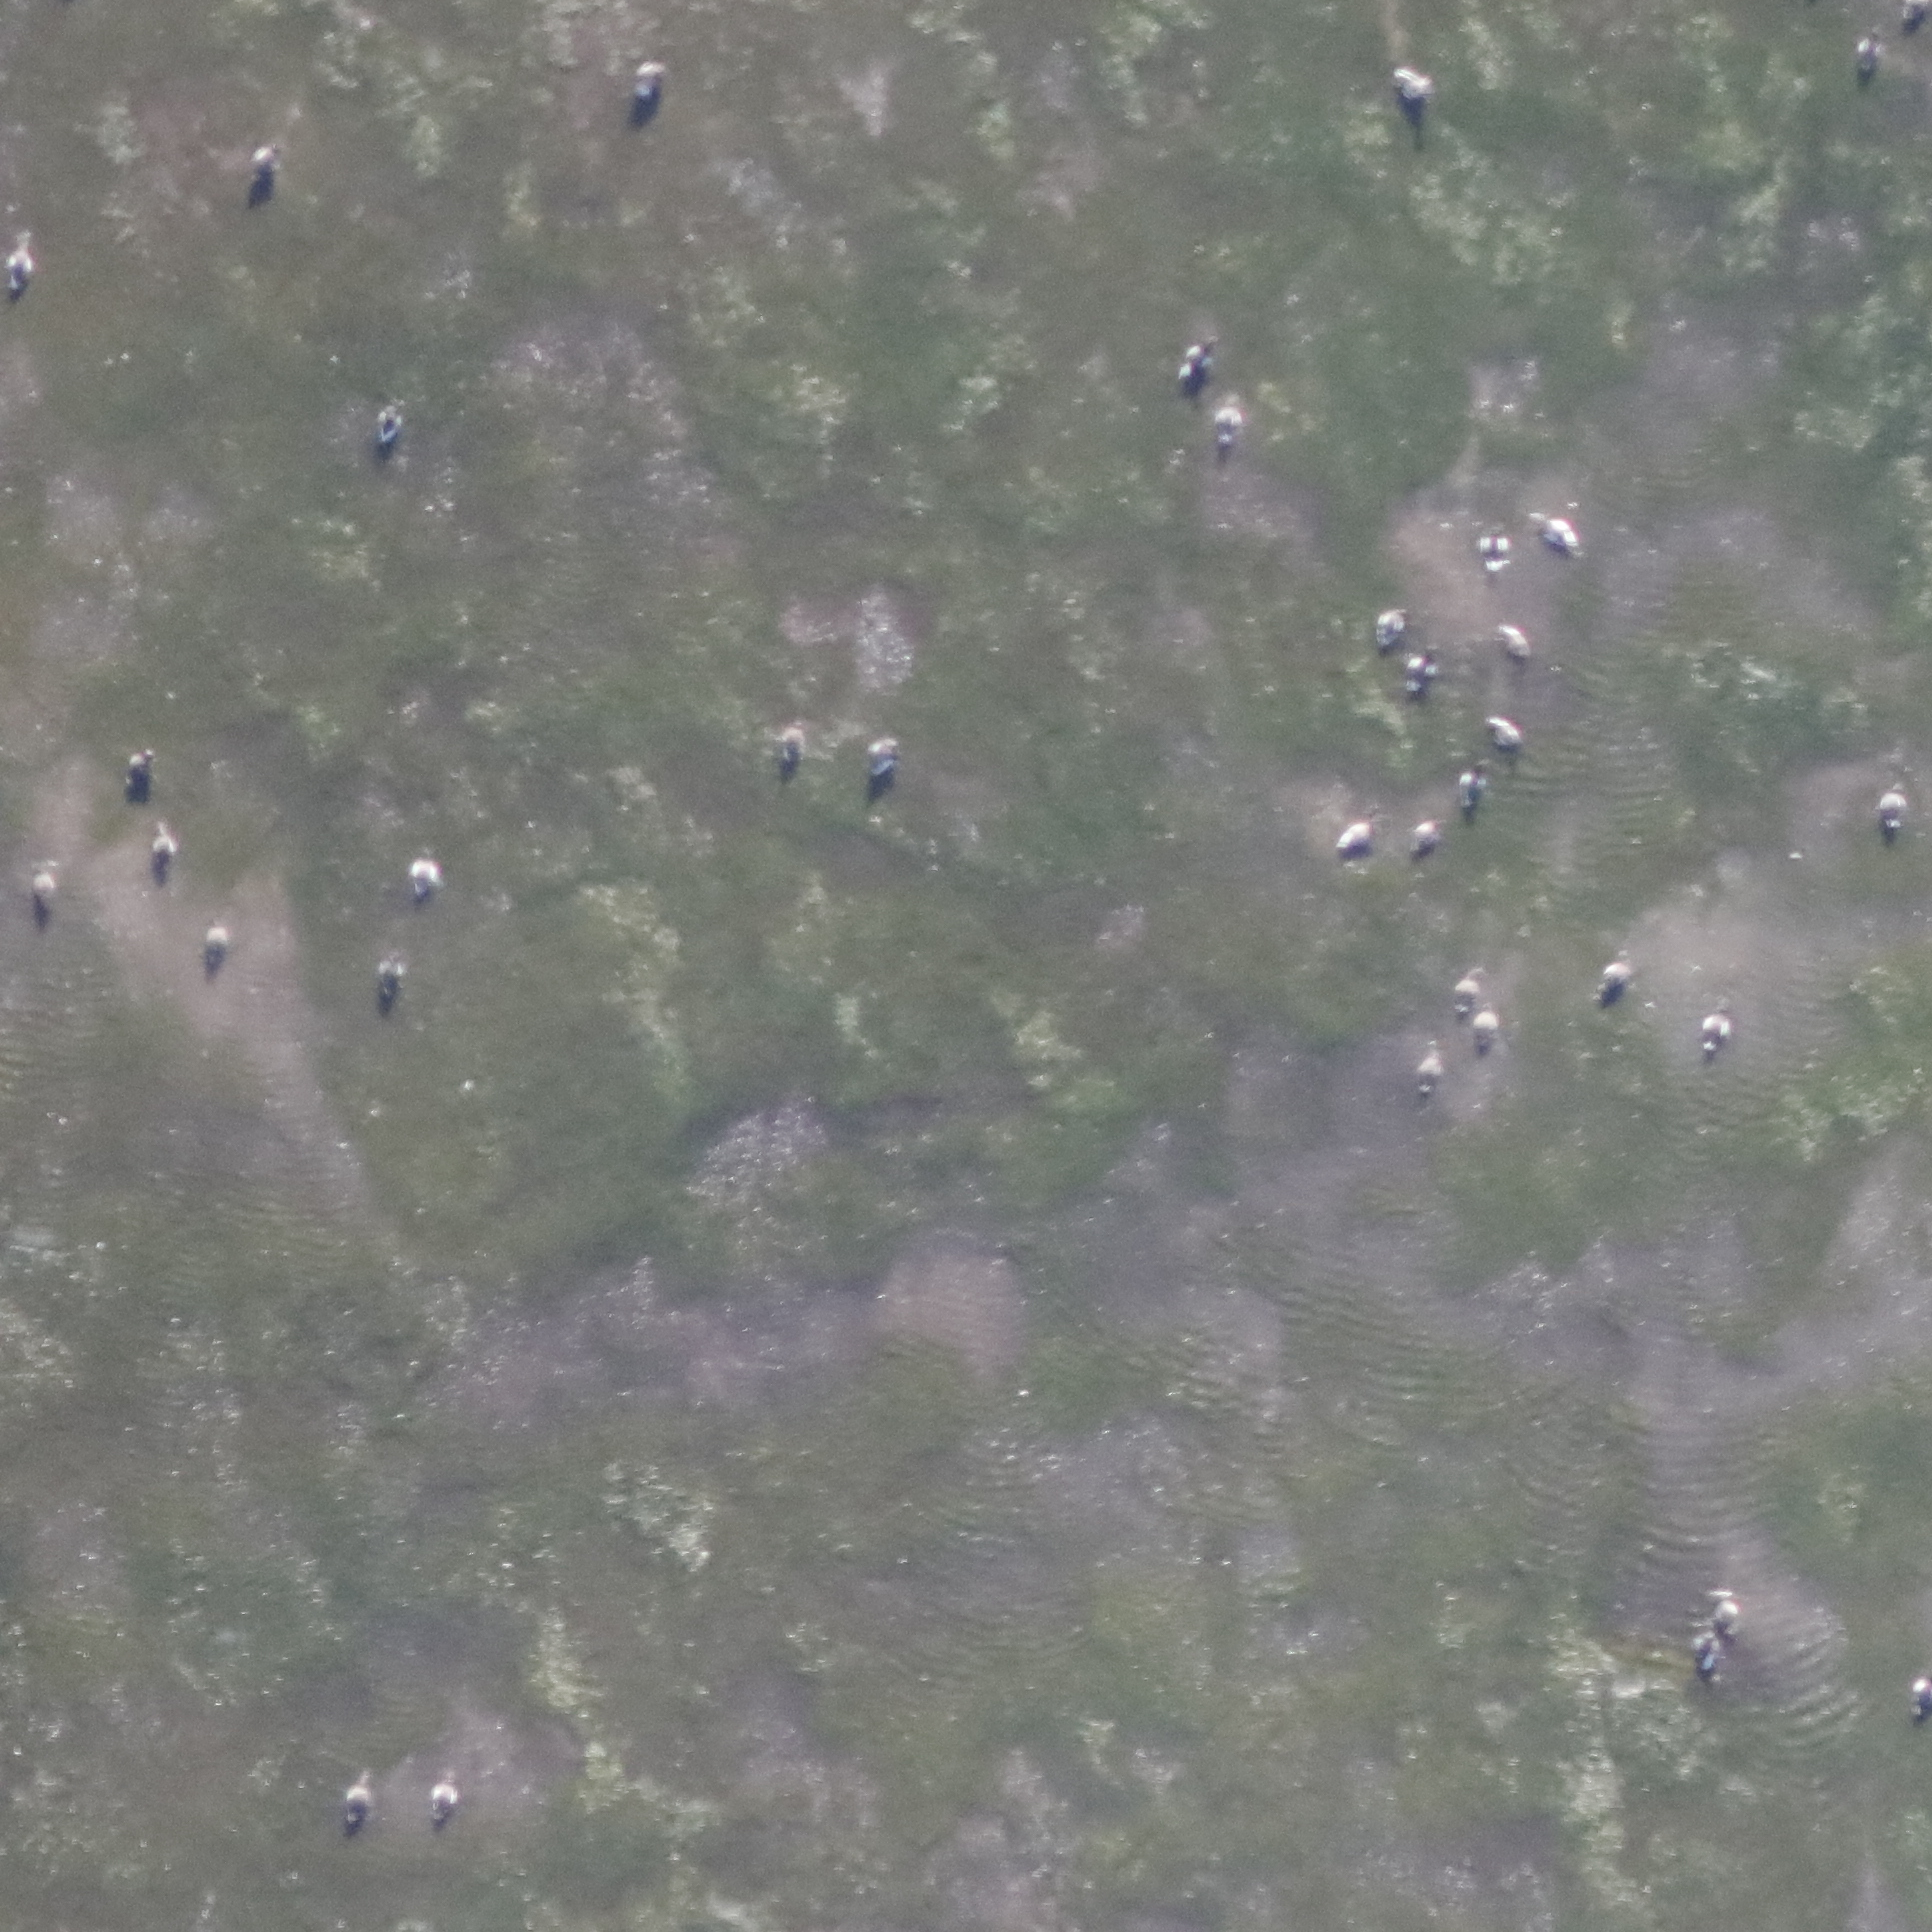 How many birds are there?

36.